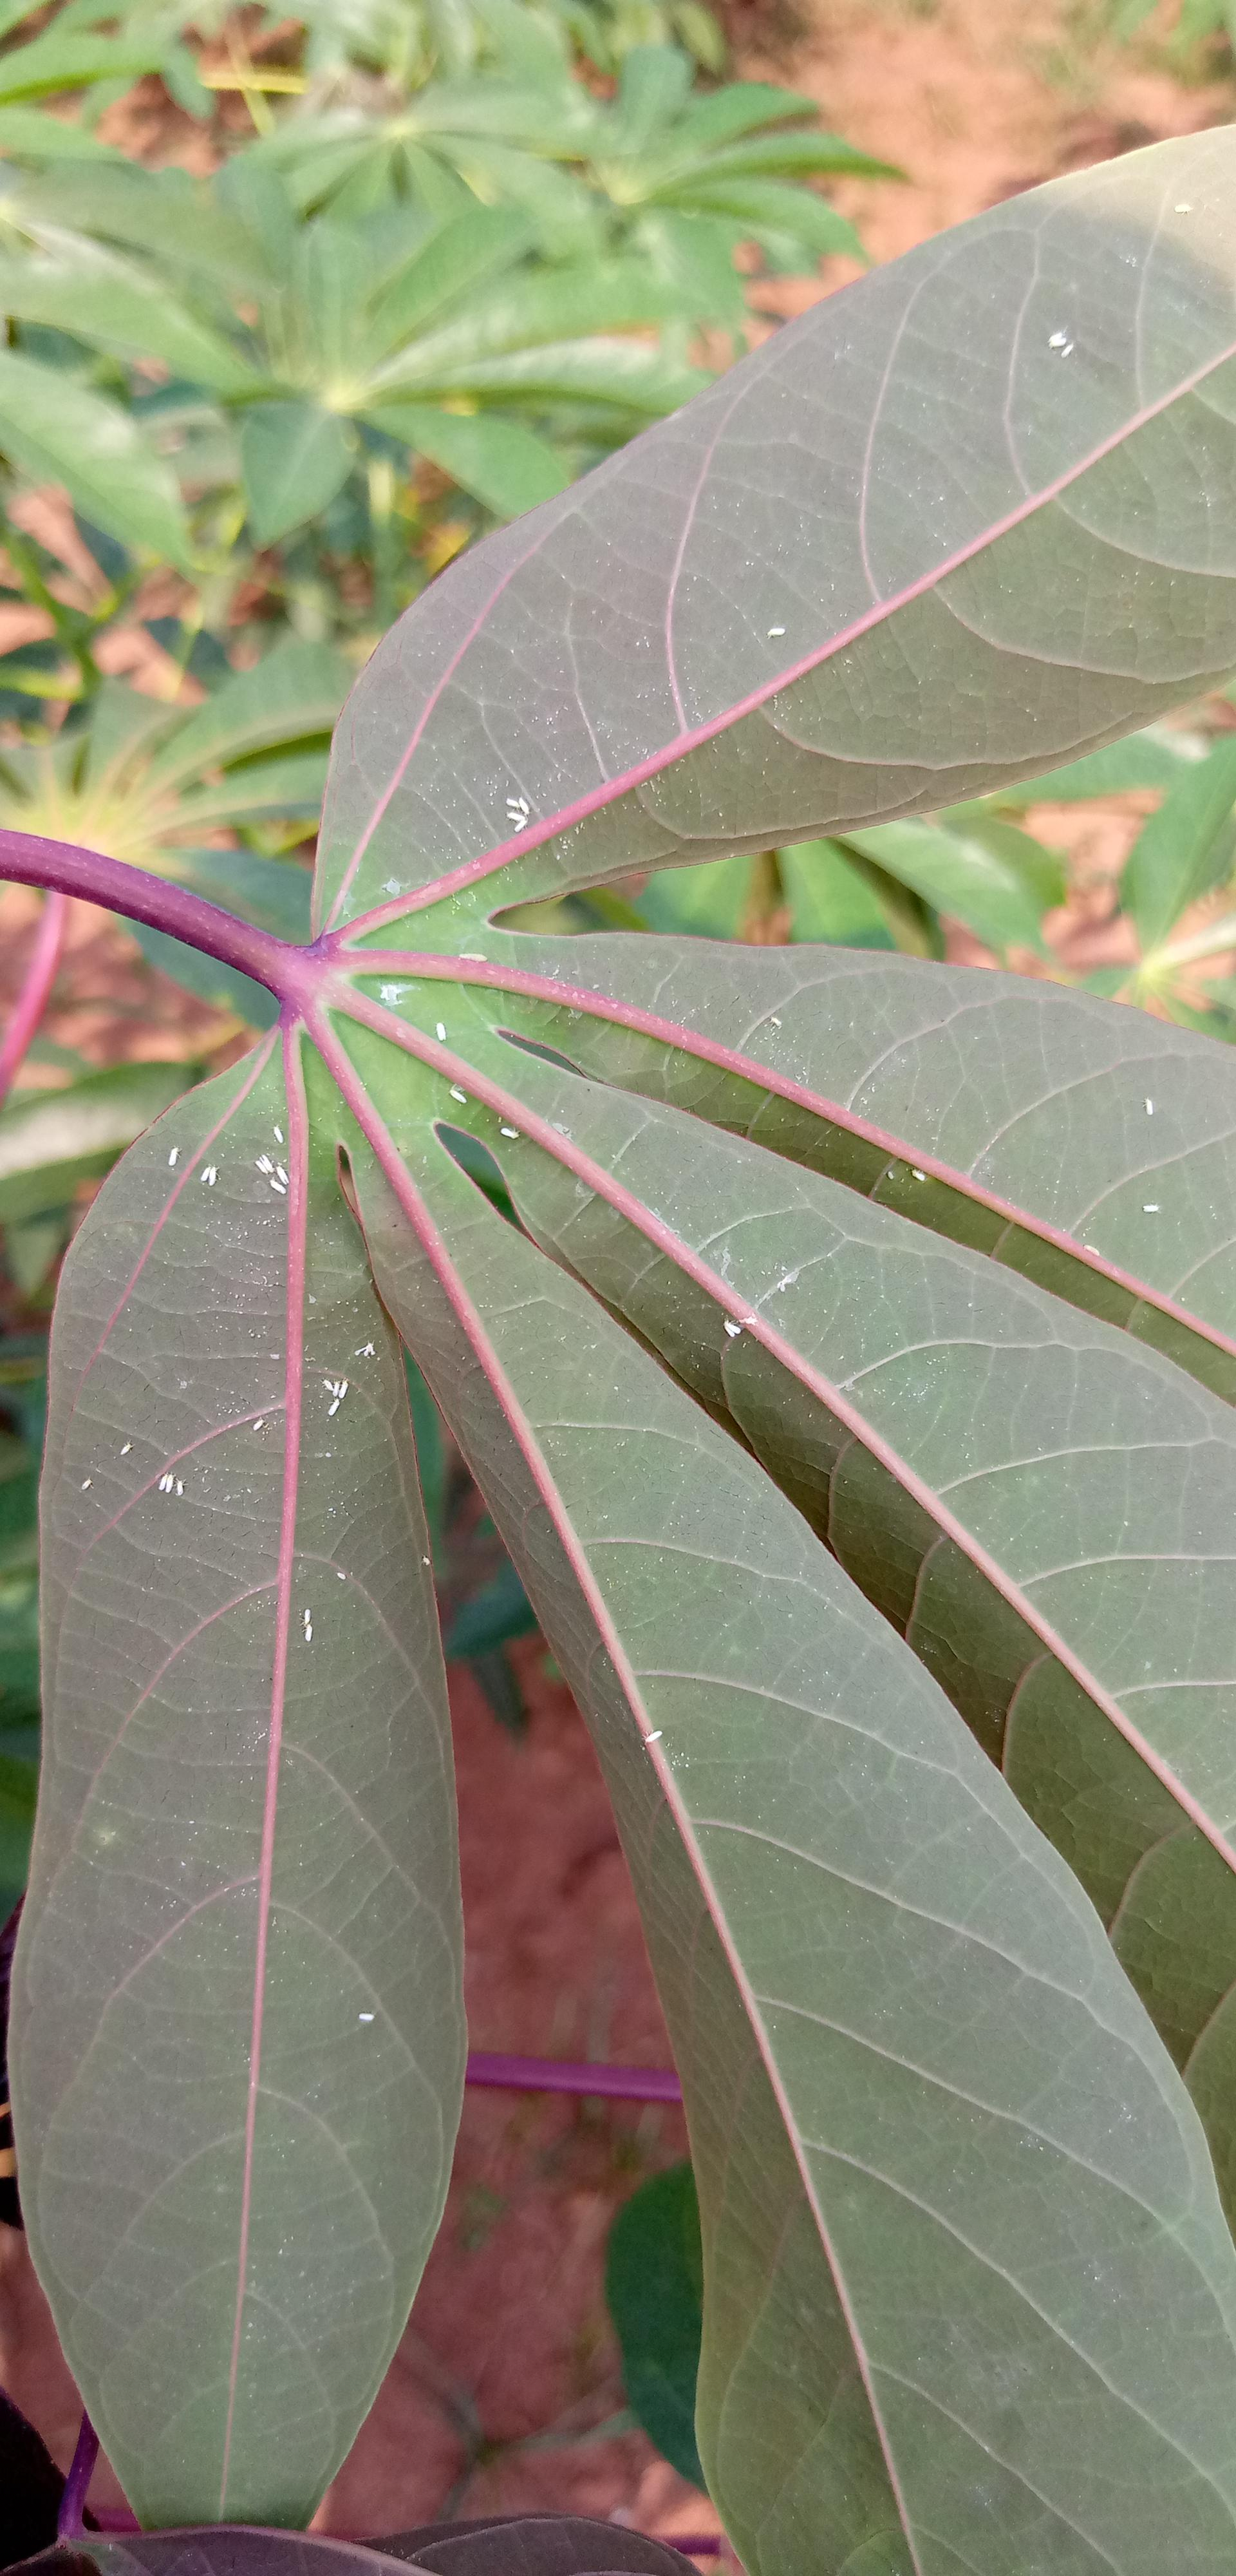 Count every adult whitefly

41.